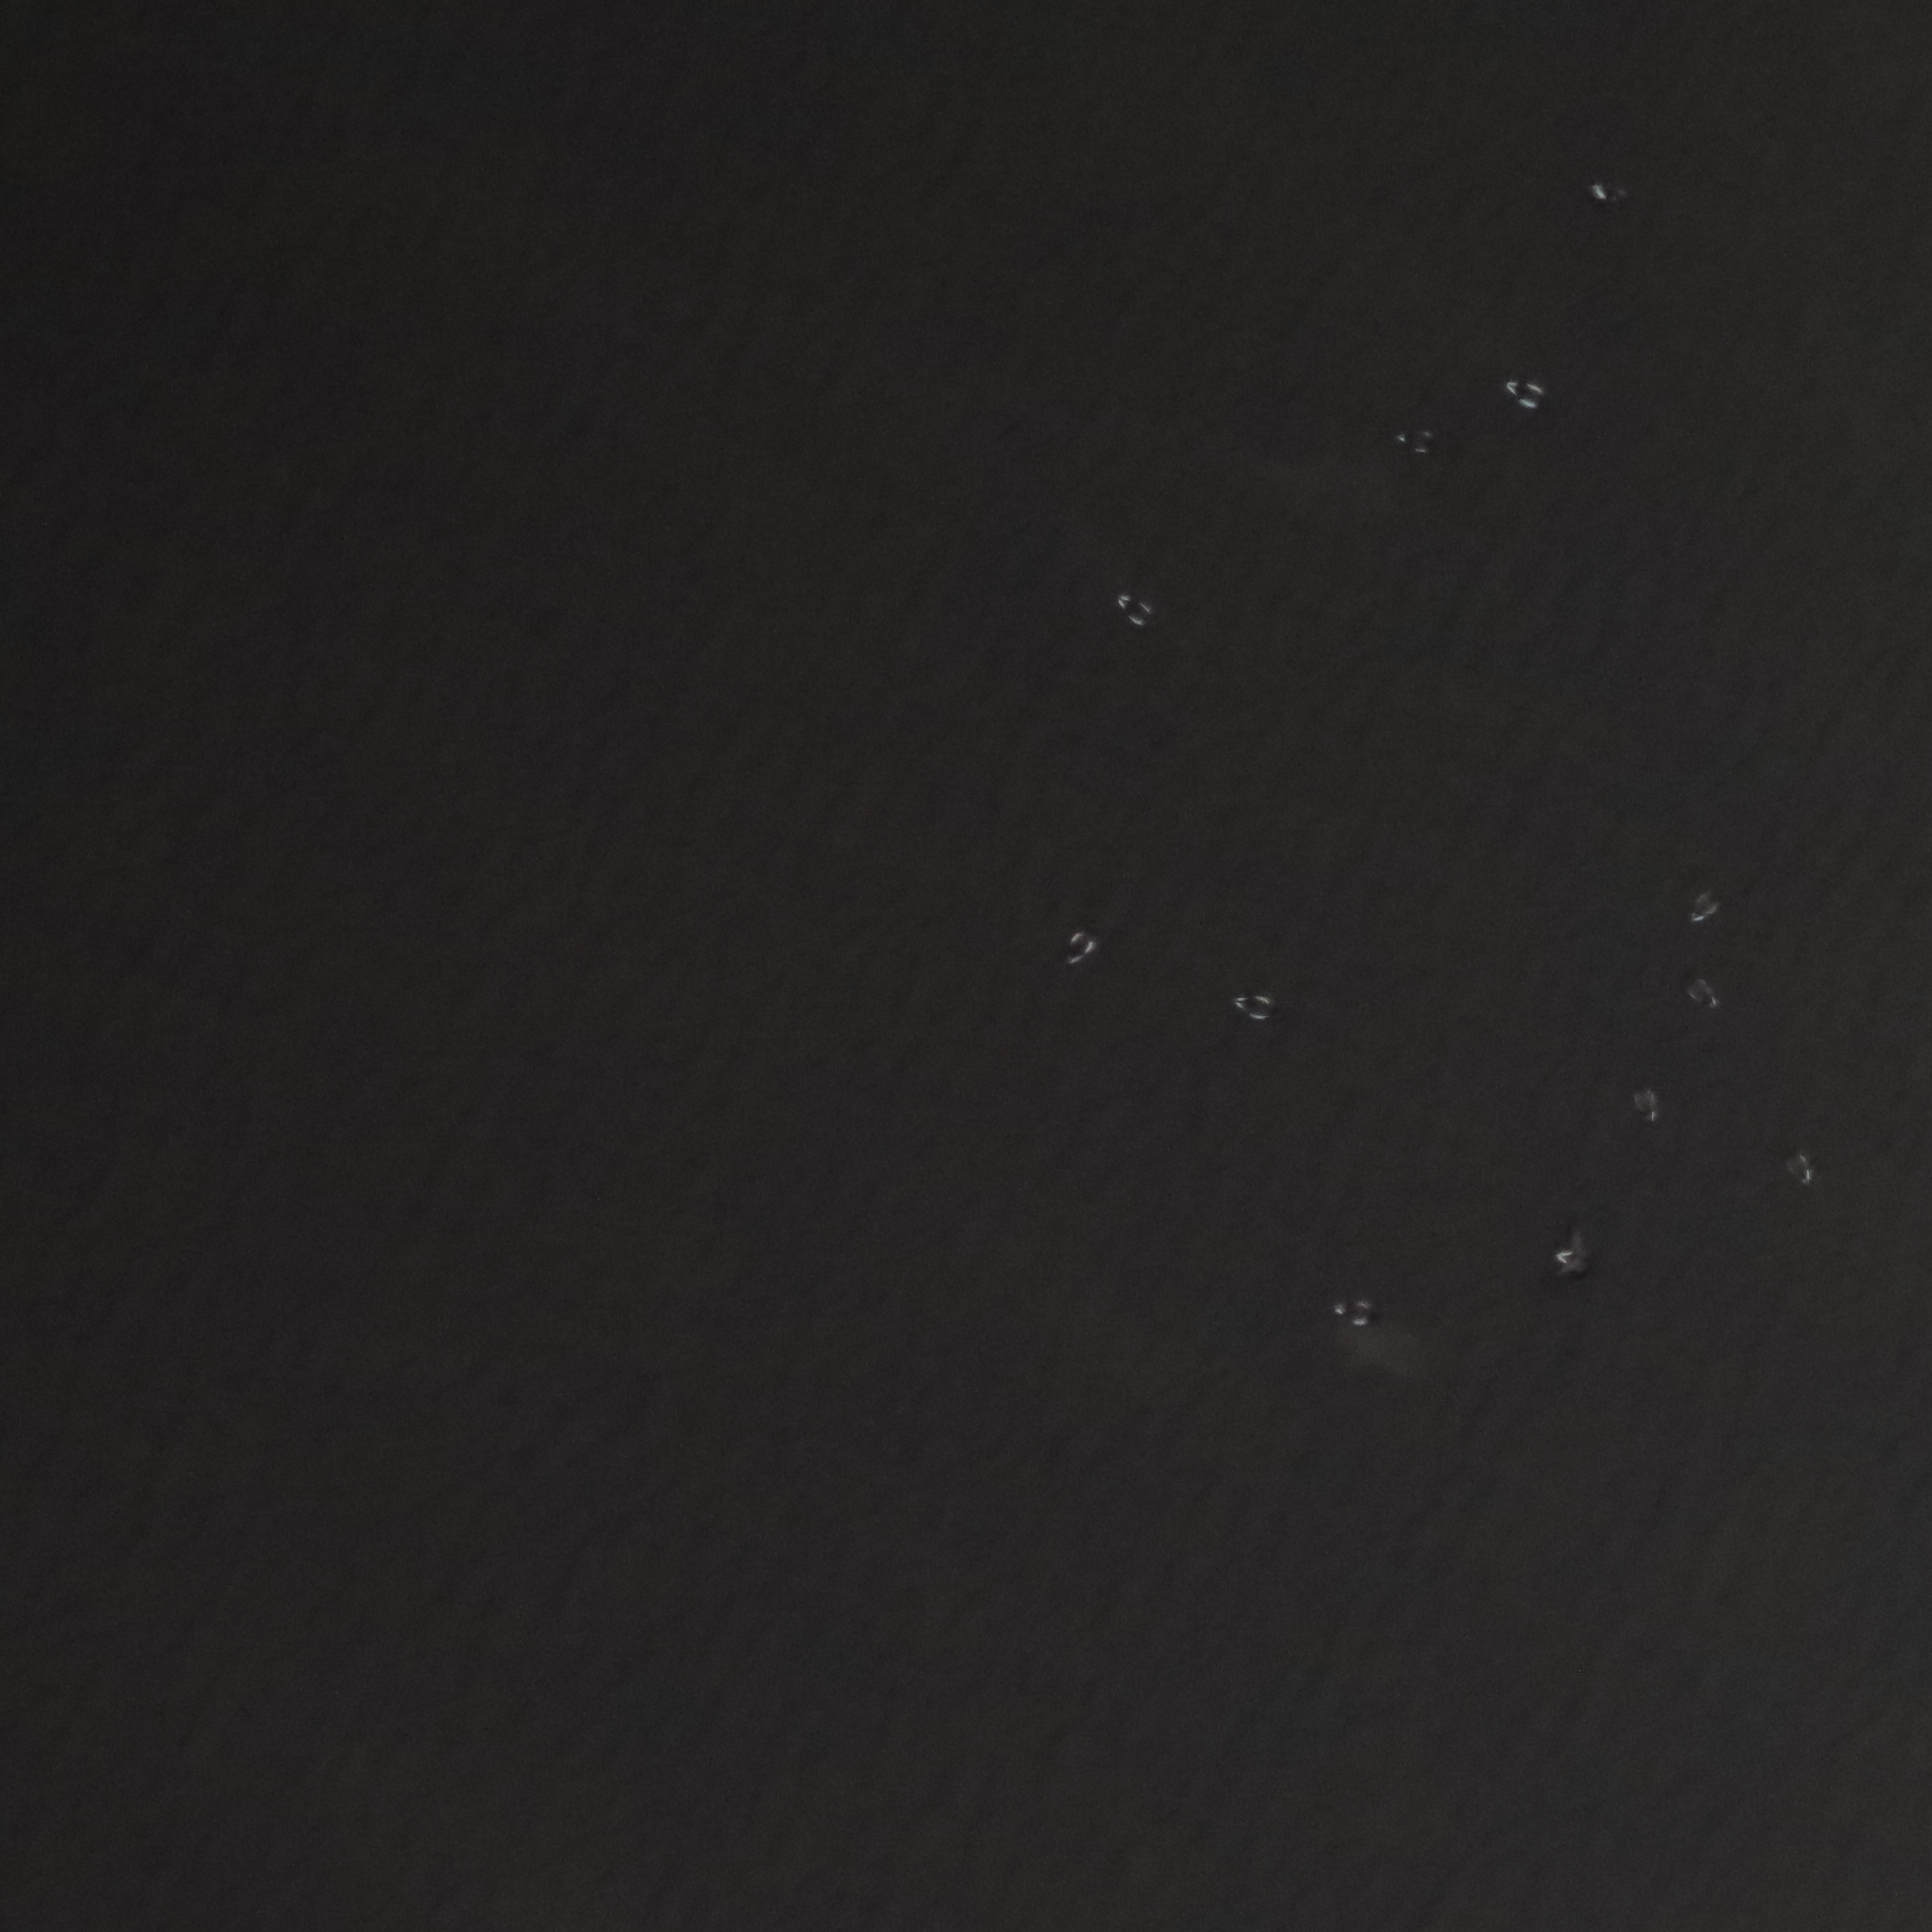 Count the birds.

12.